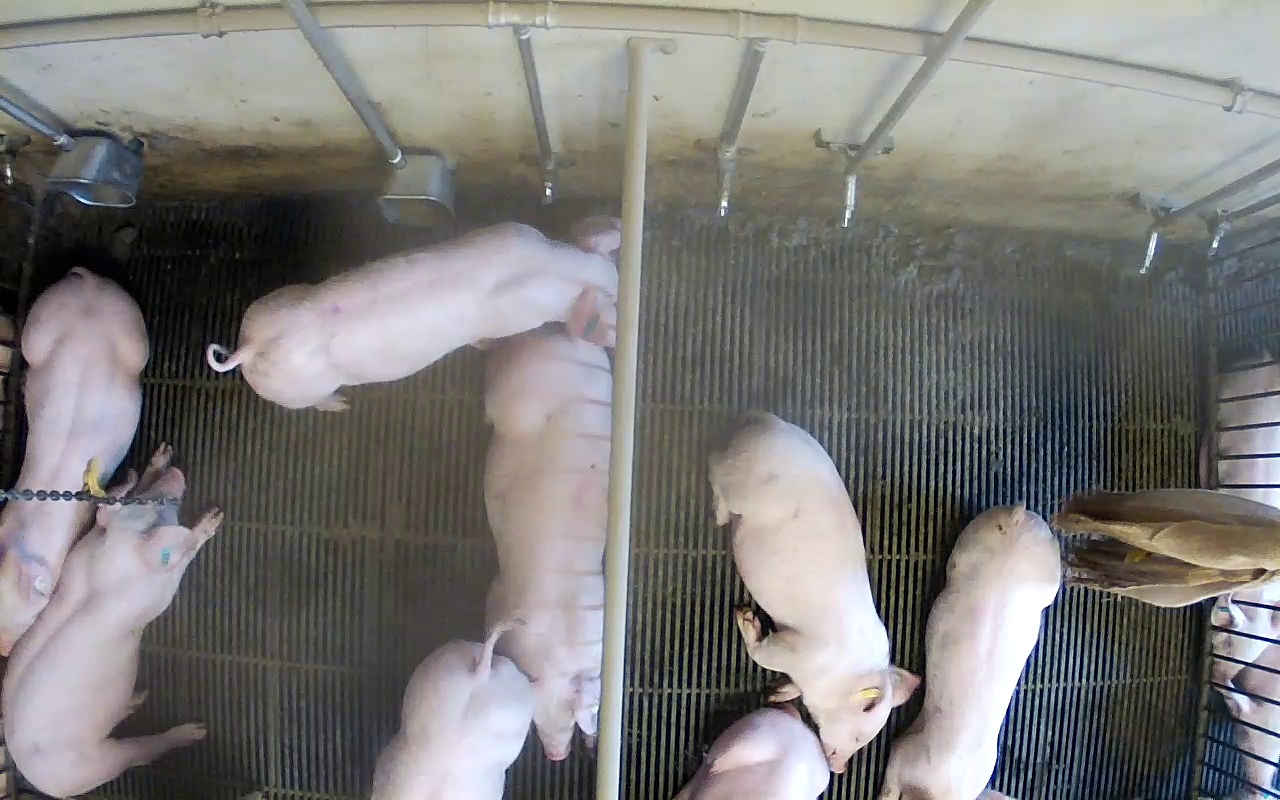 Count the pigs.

10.